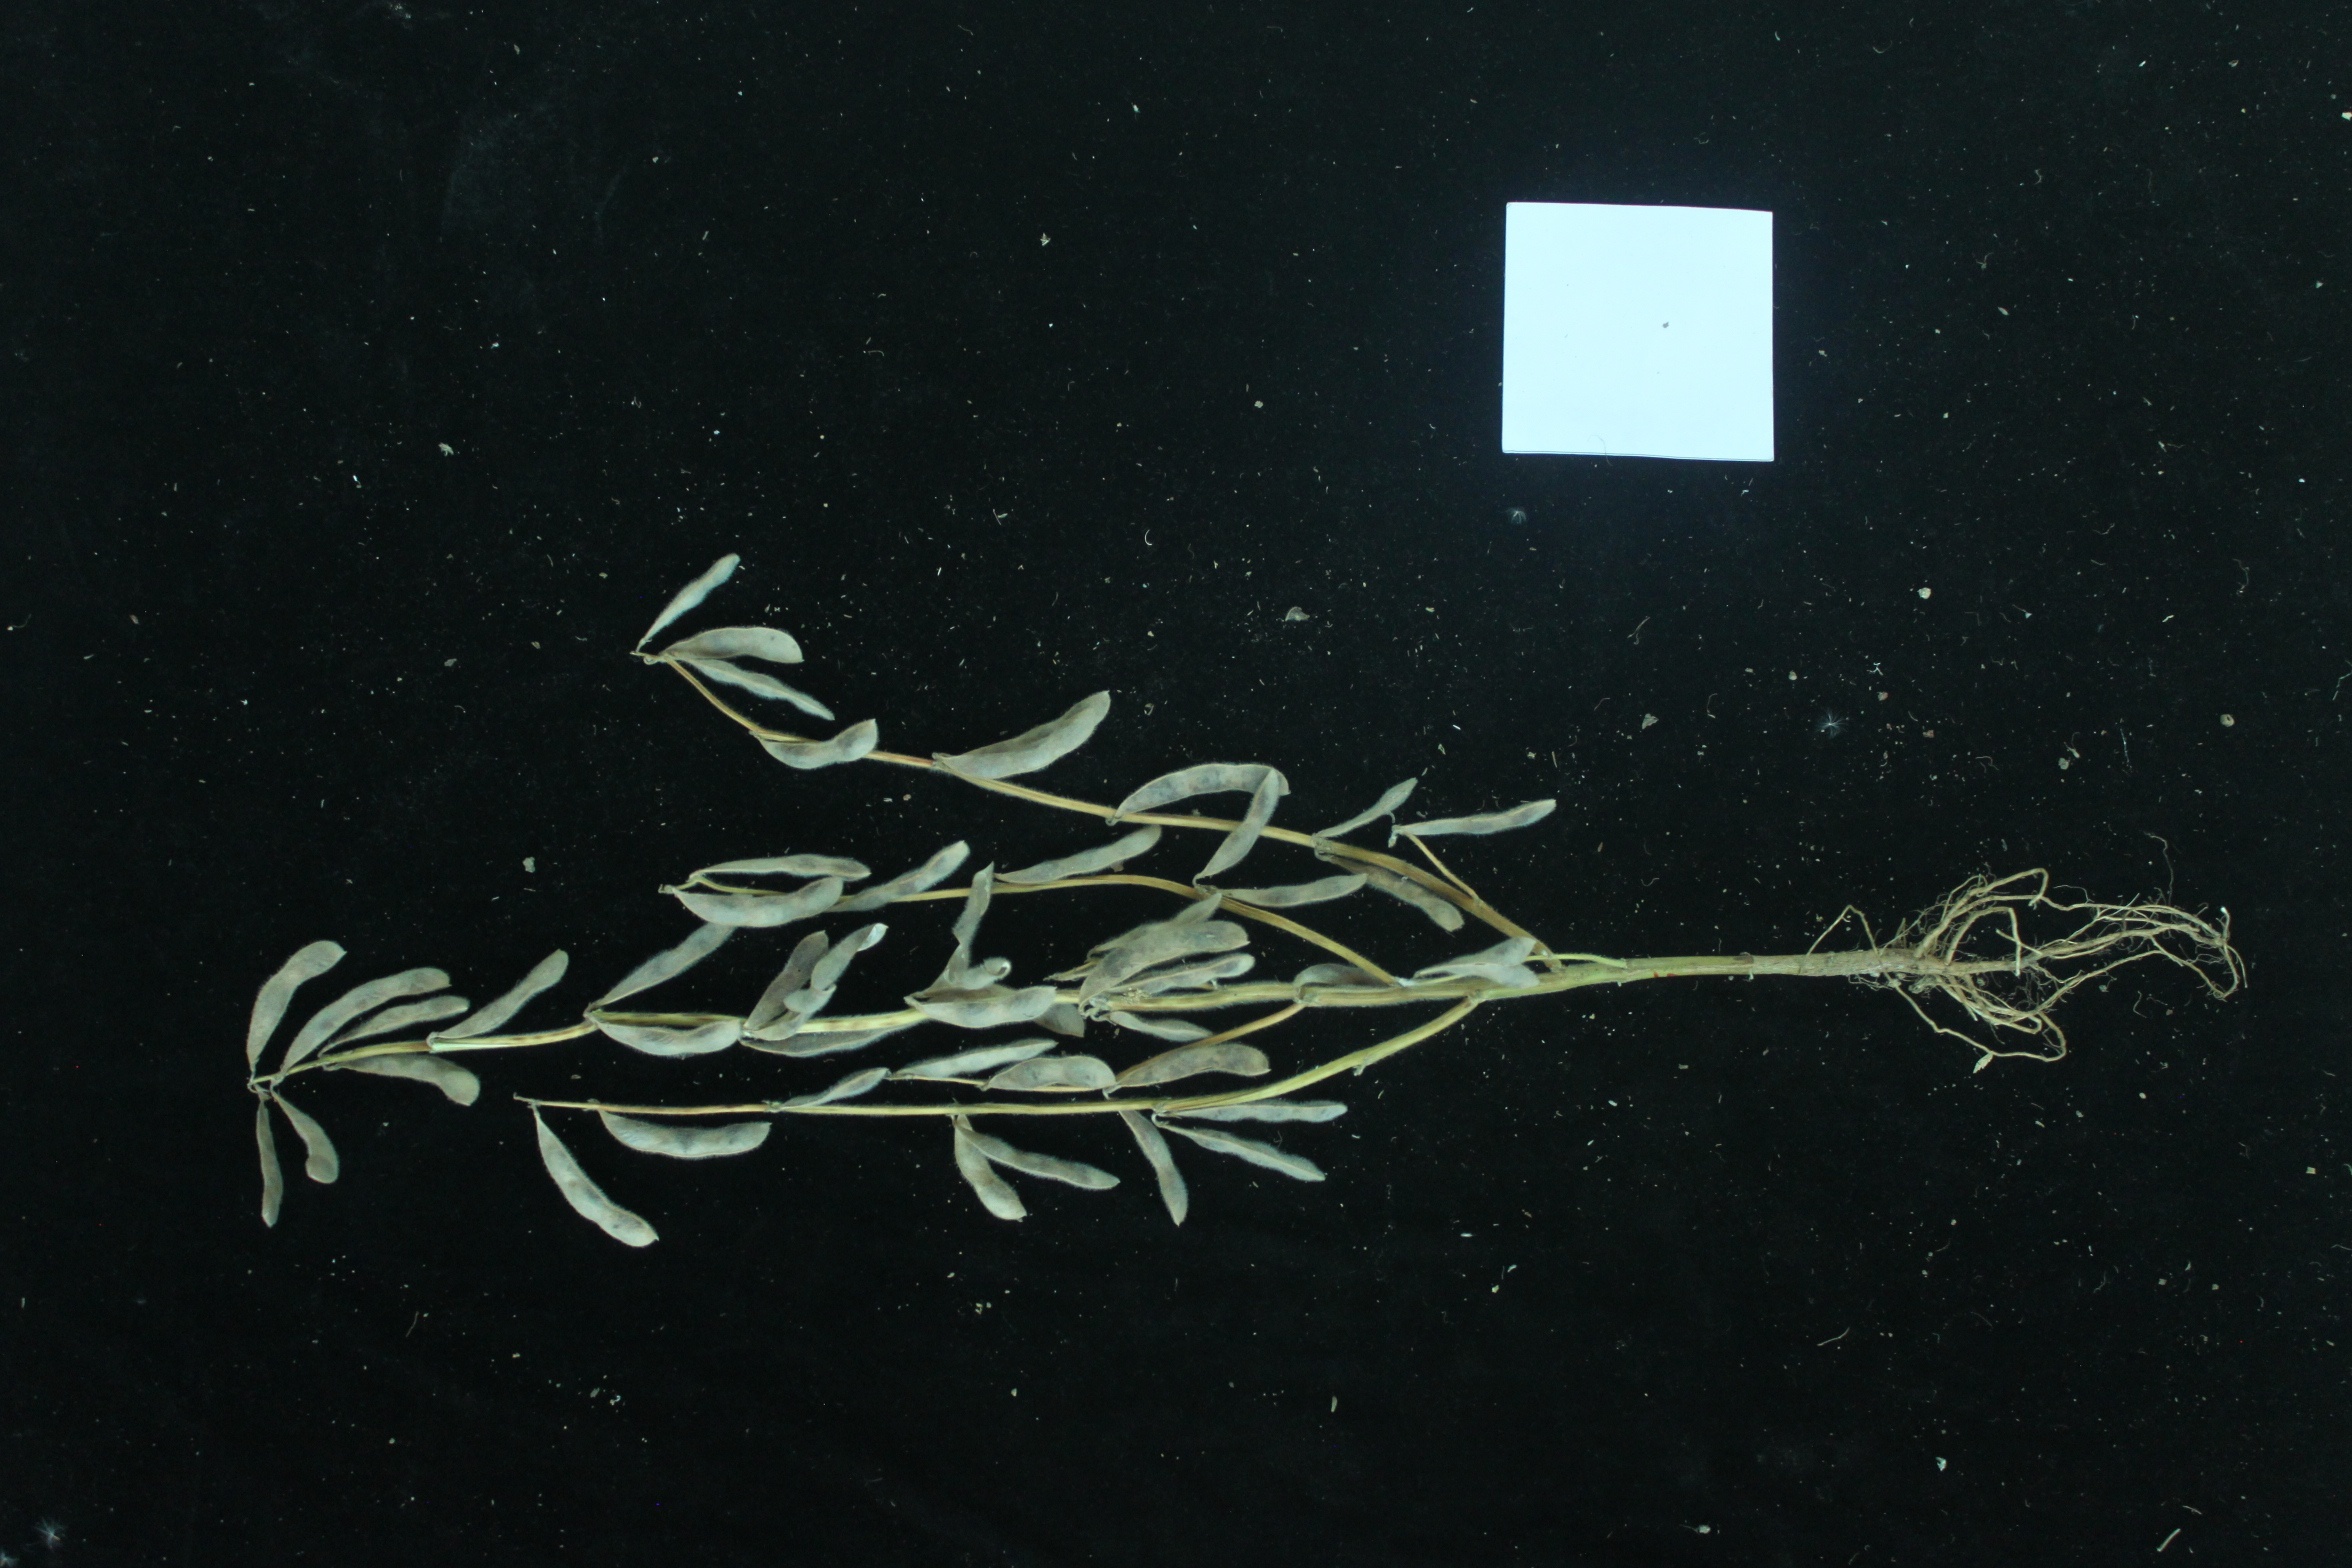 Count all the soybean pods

51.